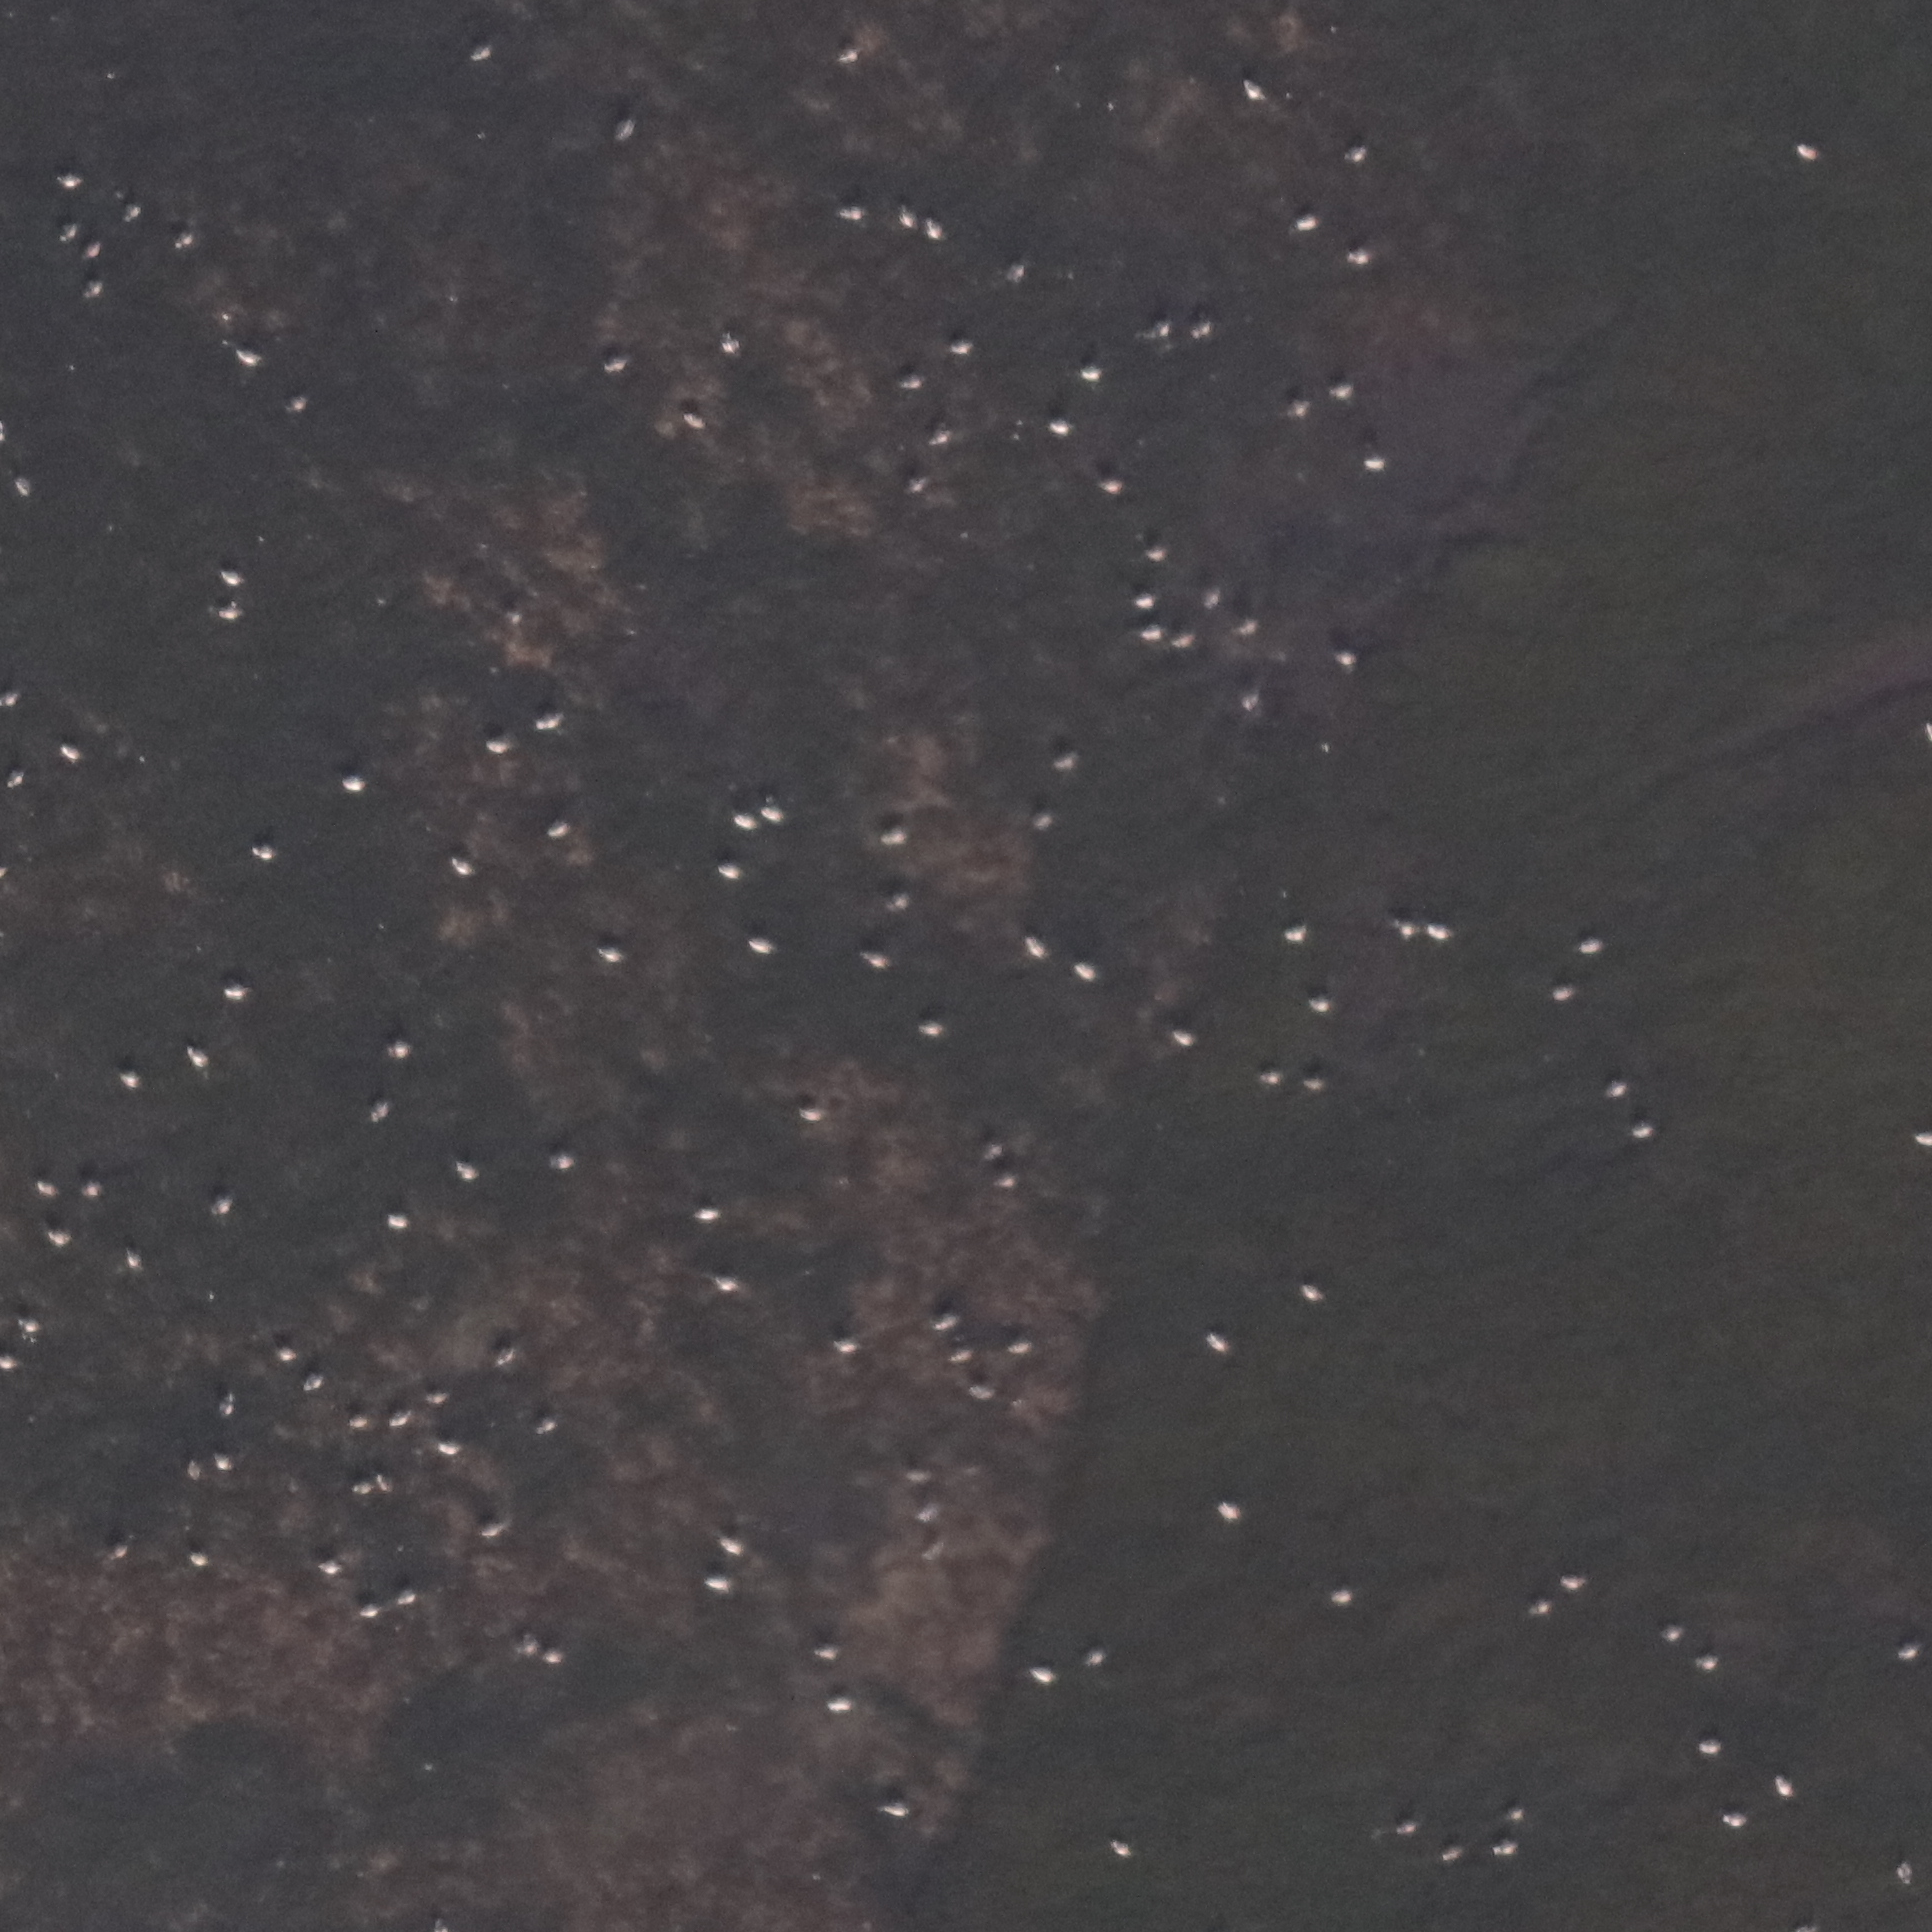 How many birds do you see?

156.